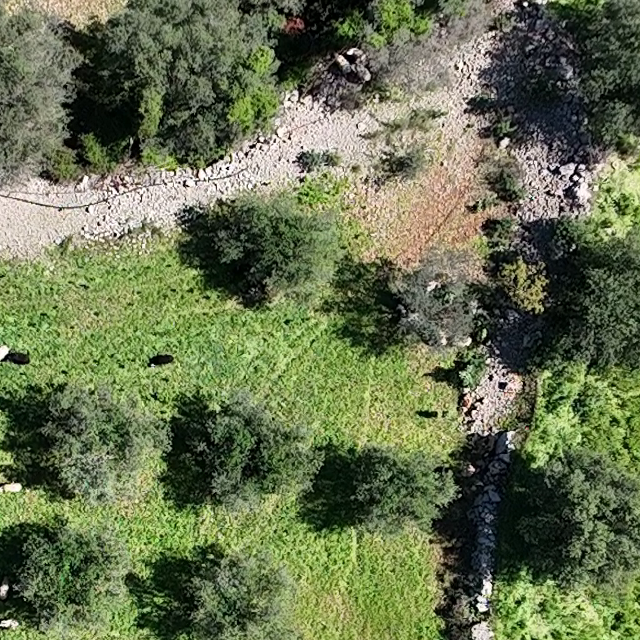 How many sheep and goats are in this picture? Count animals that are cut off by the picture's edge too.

16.